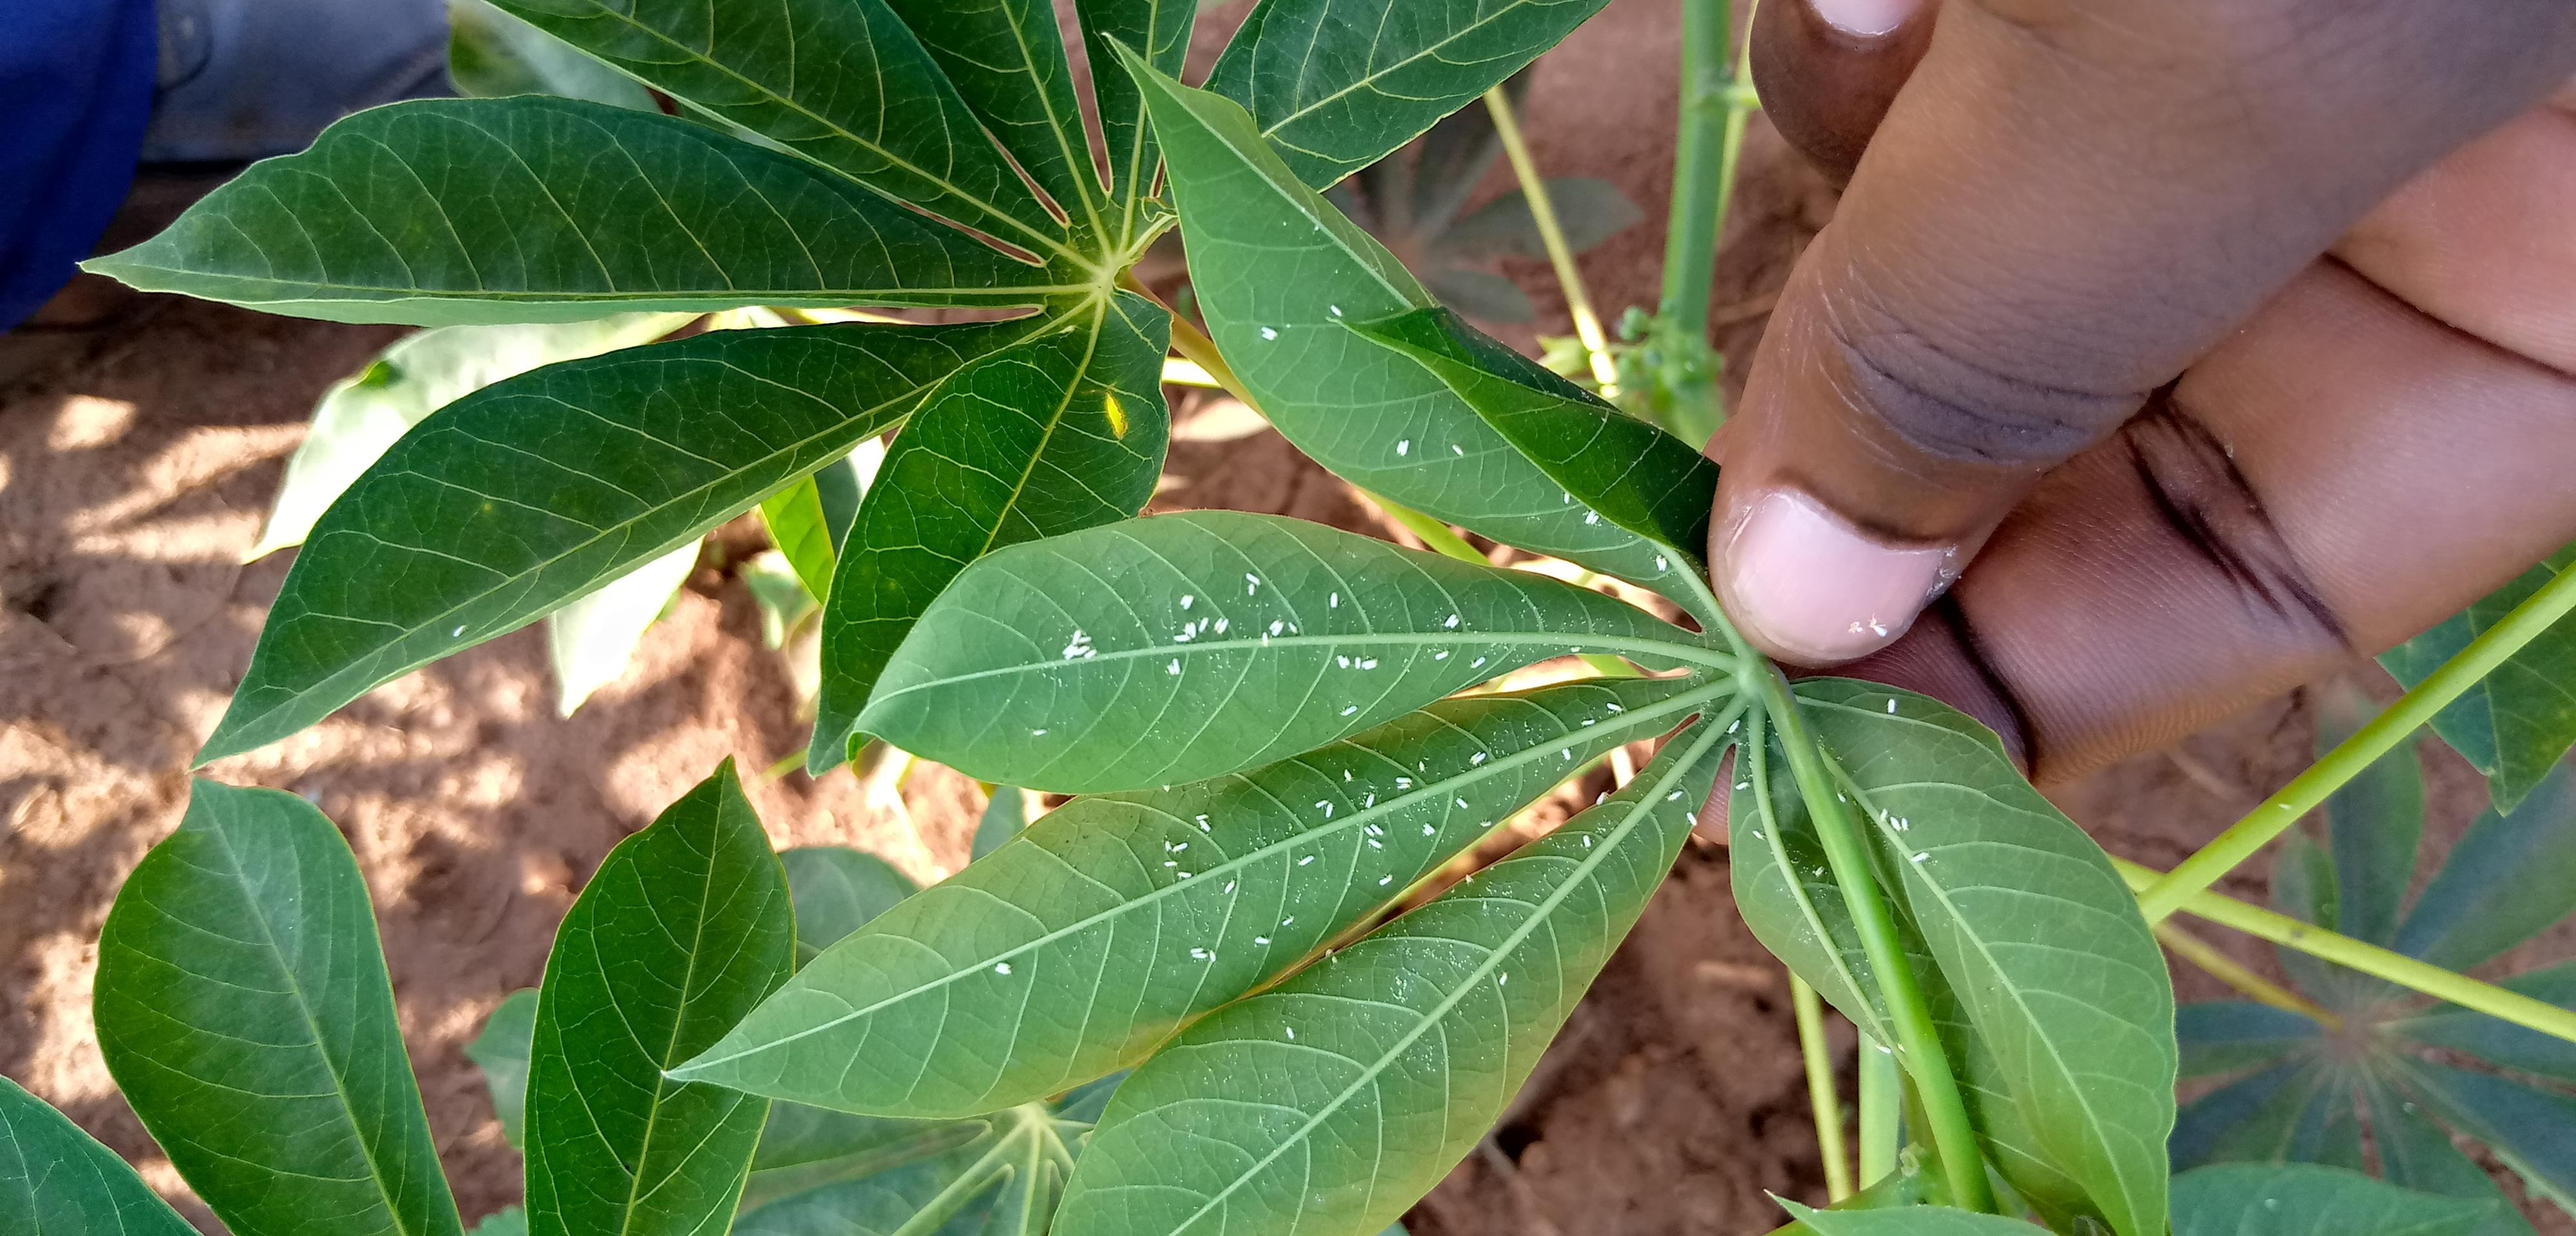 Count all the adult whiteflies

103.